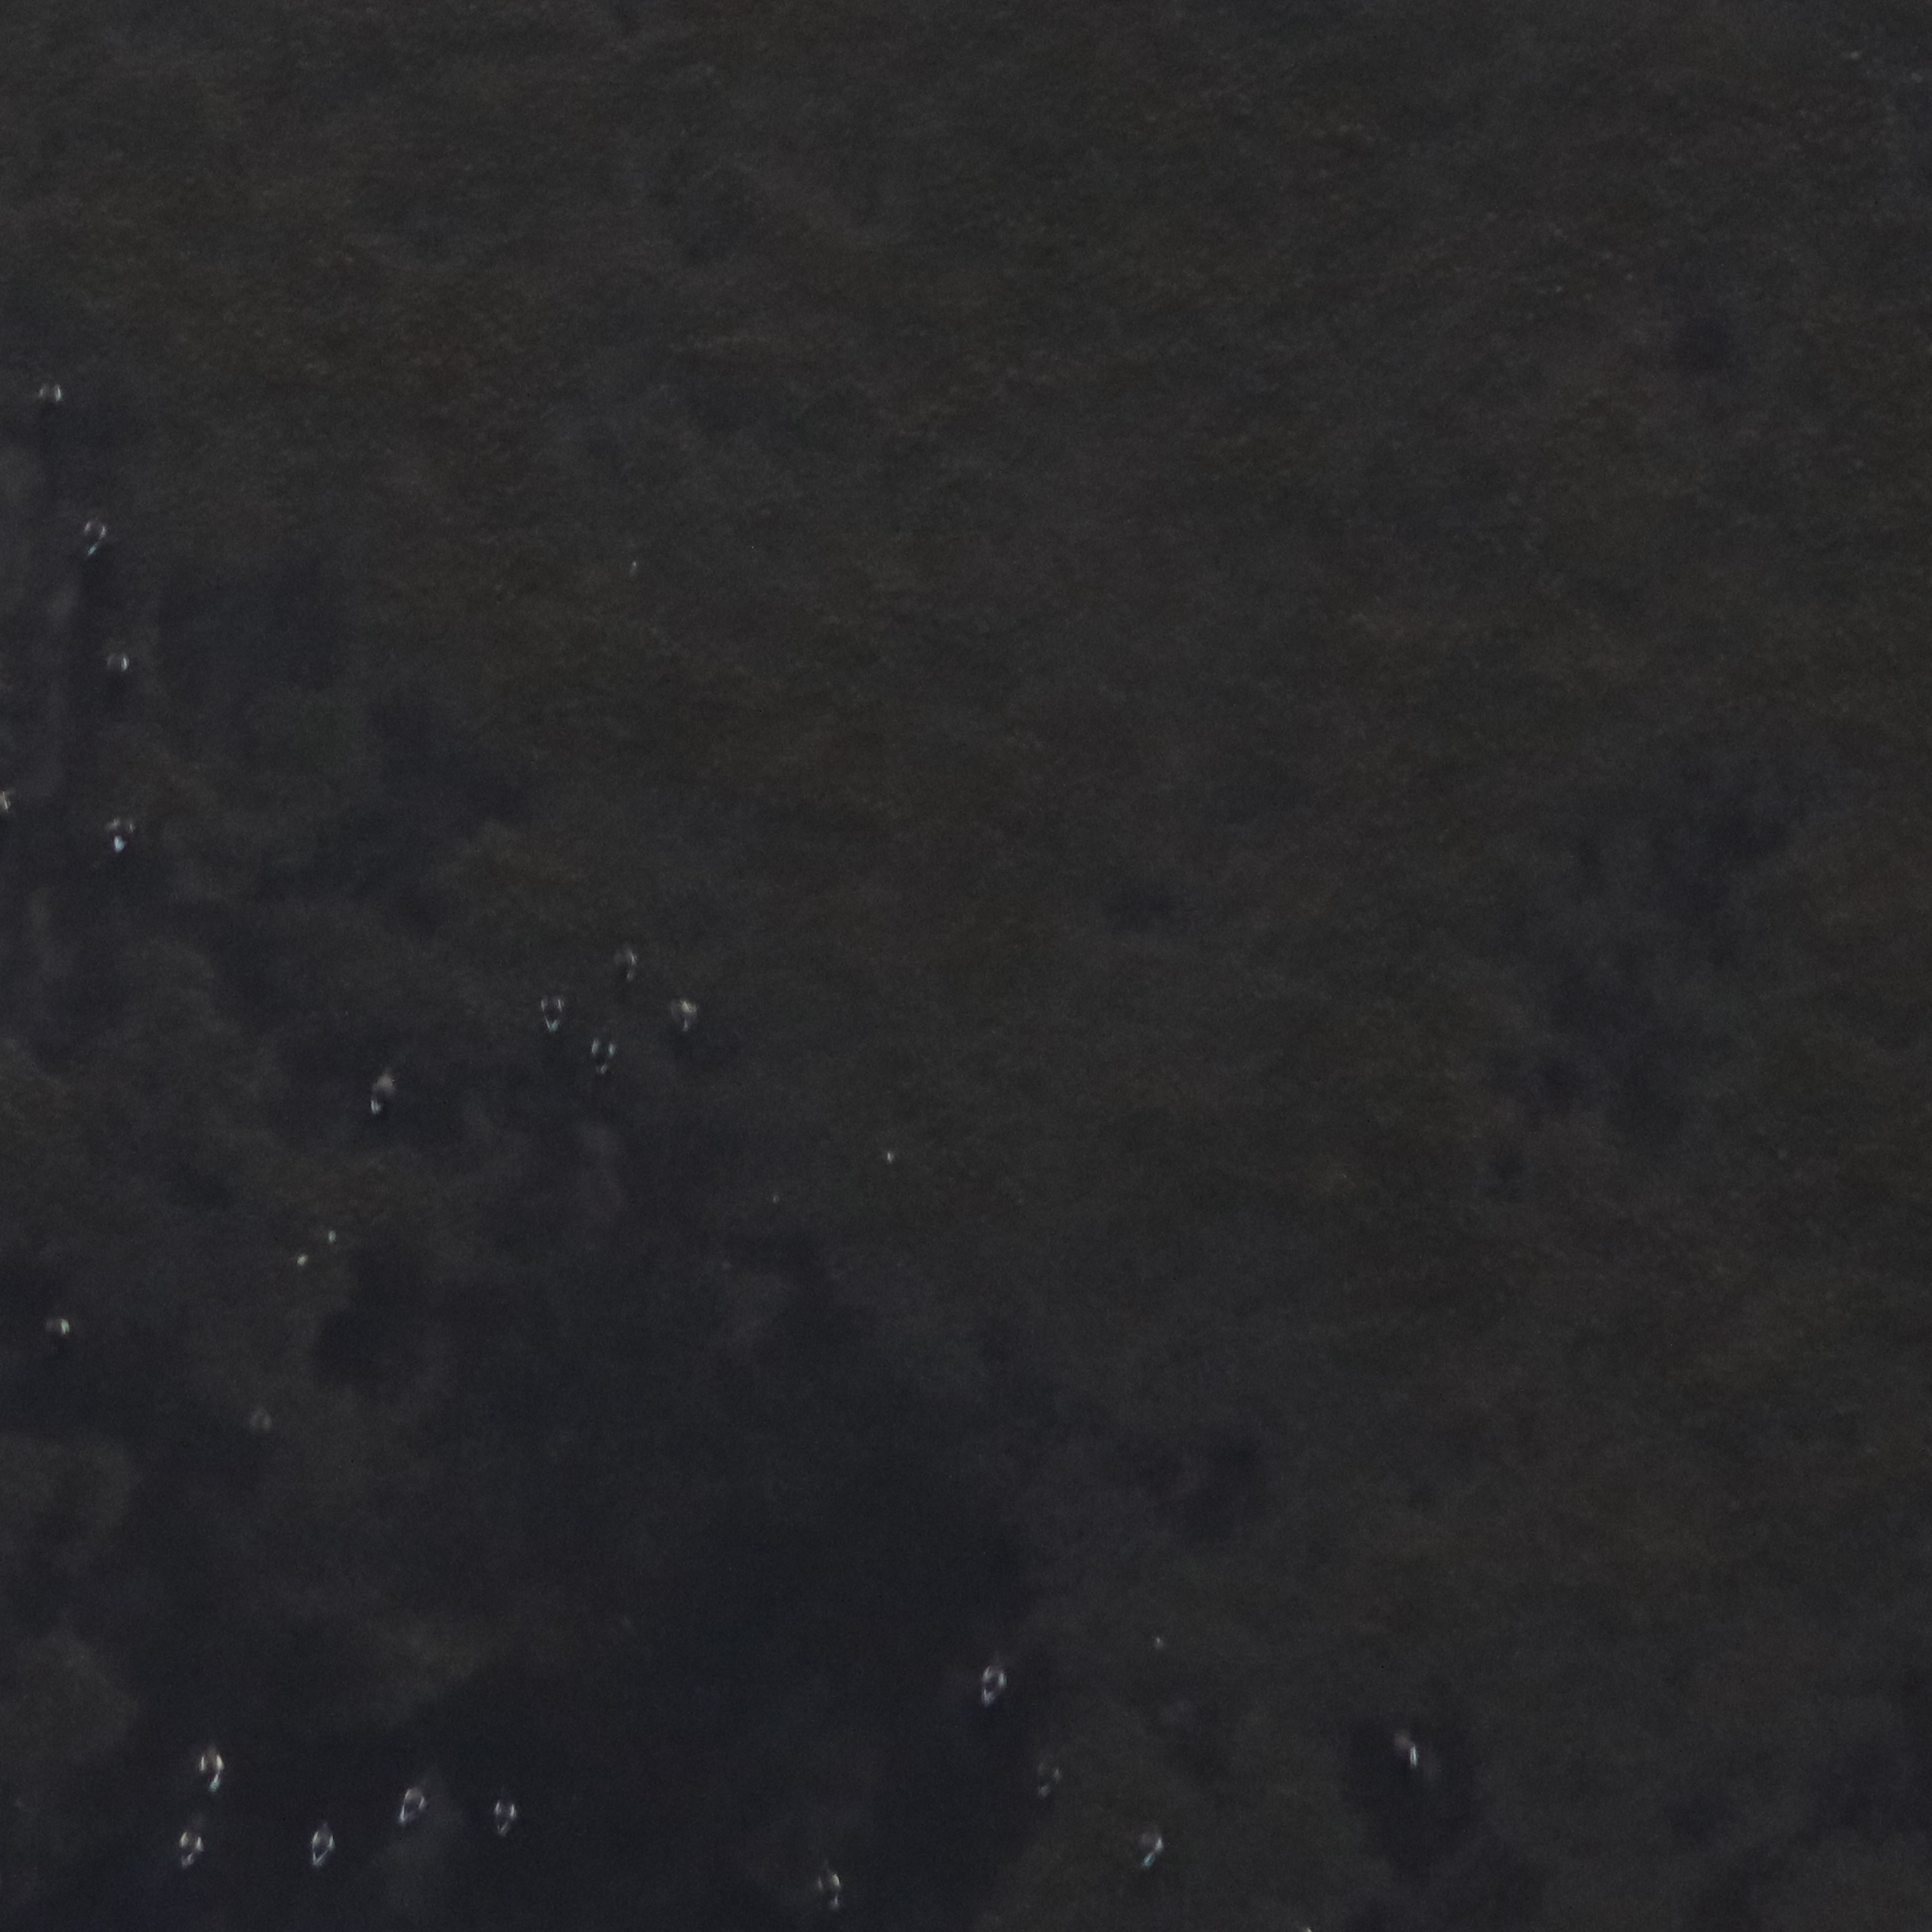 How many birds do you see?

22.